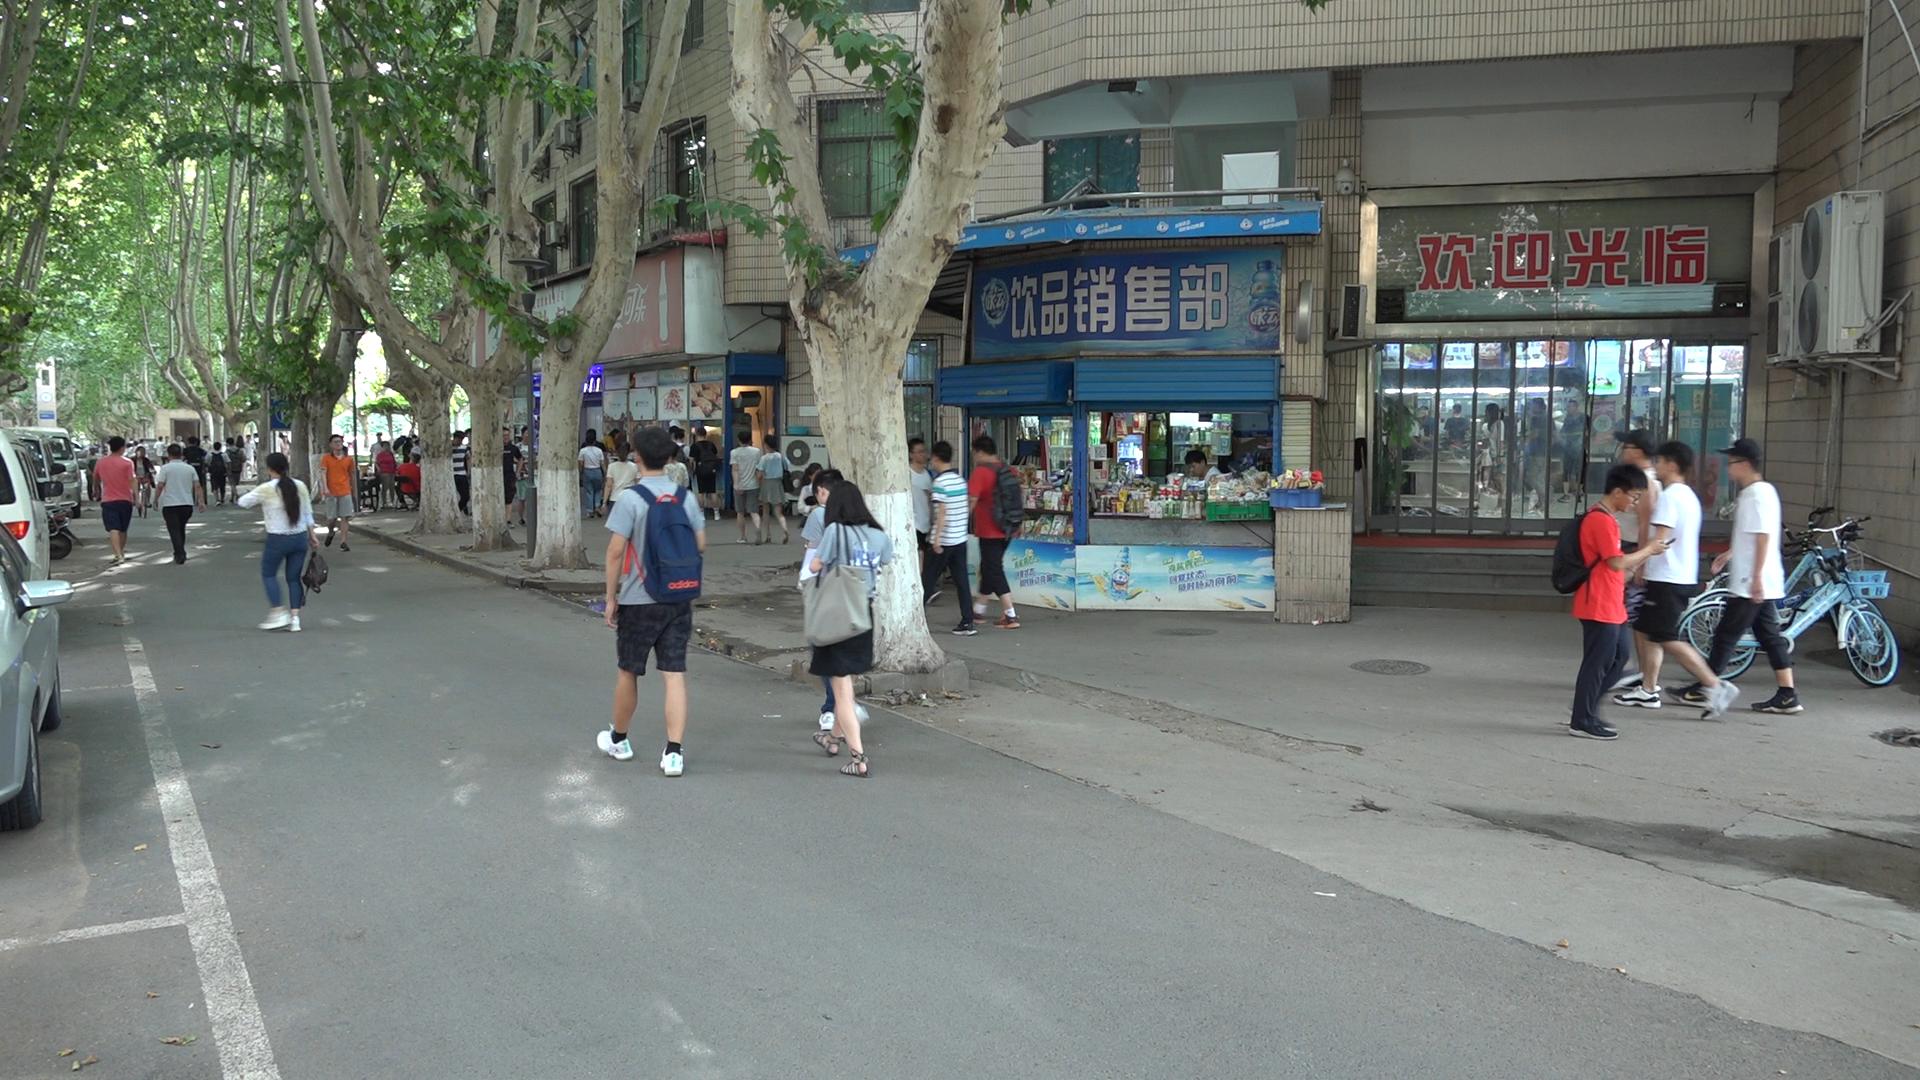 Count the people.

53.